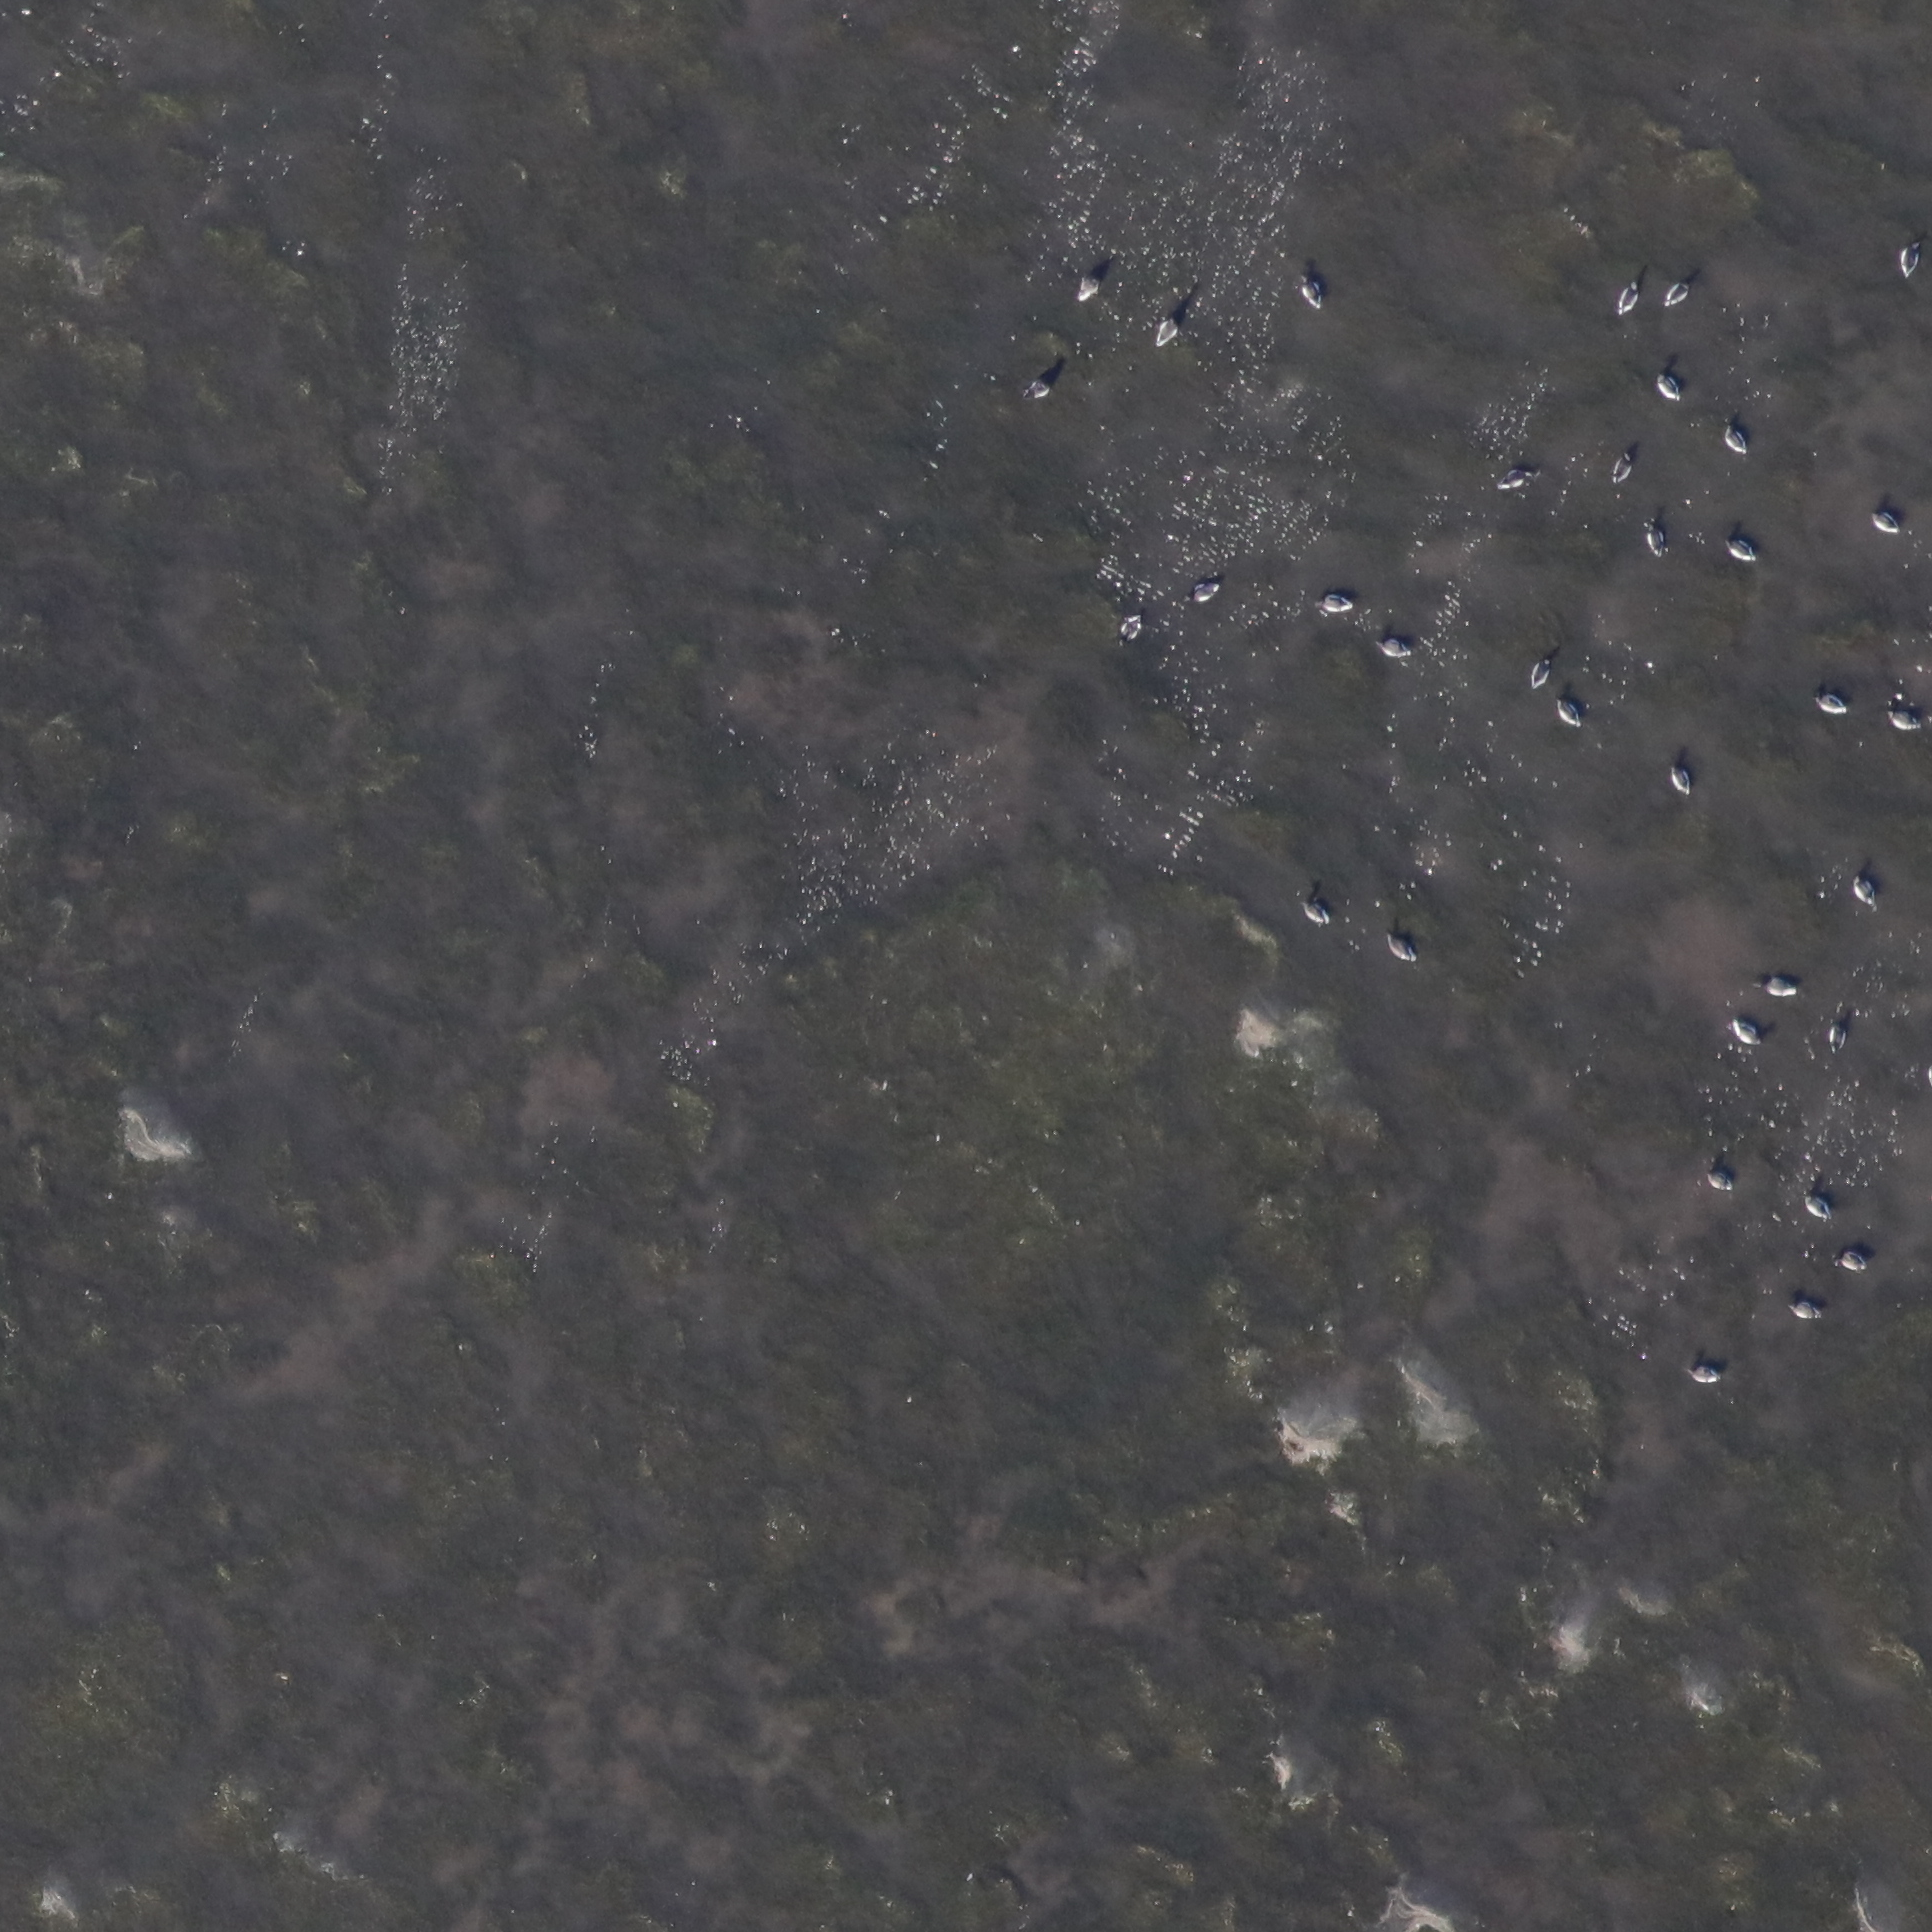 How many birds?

34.